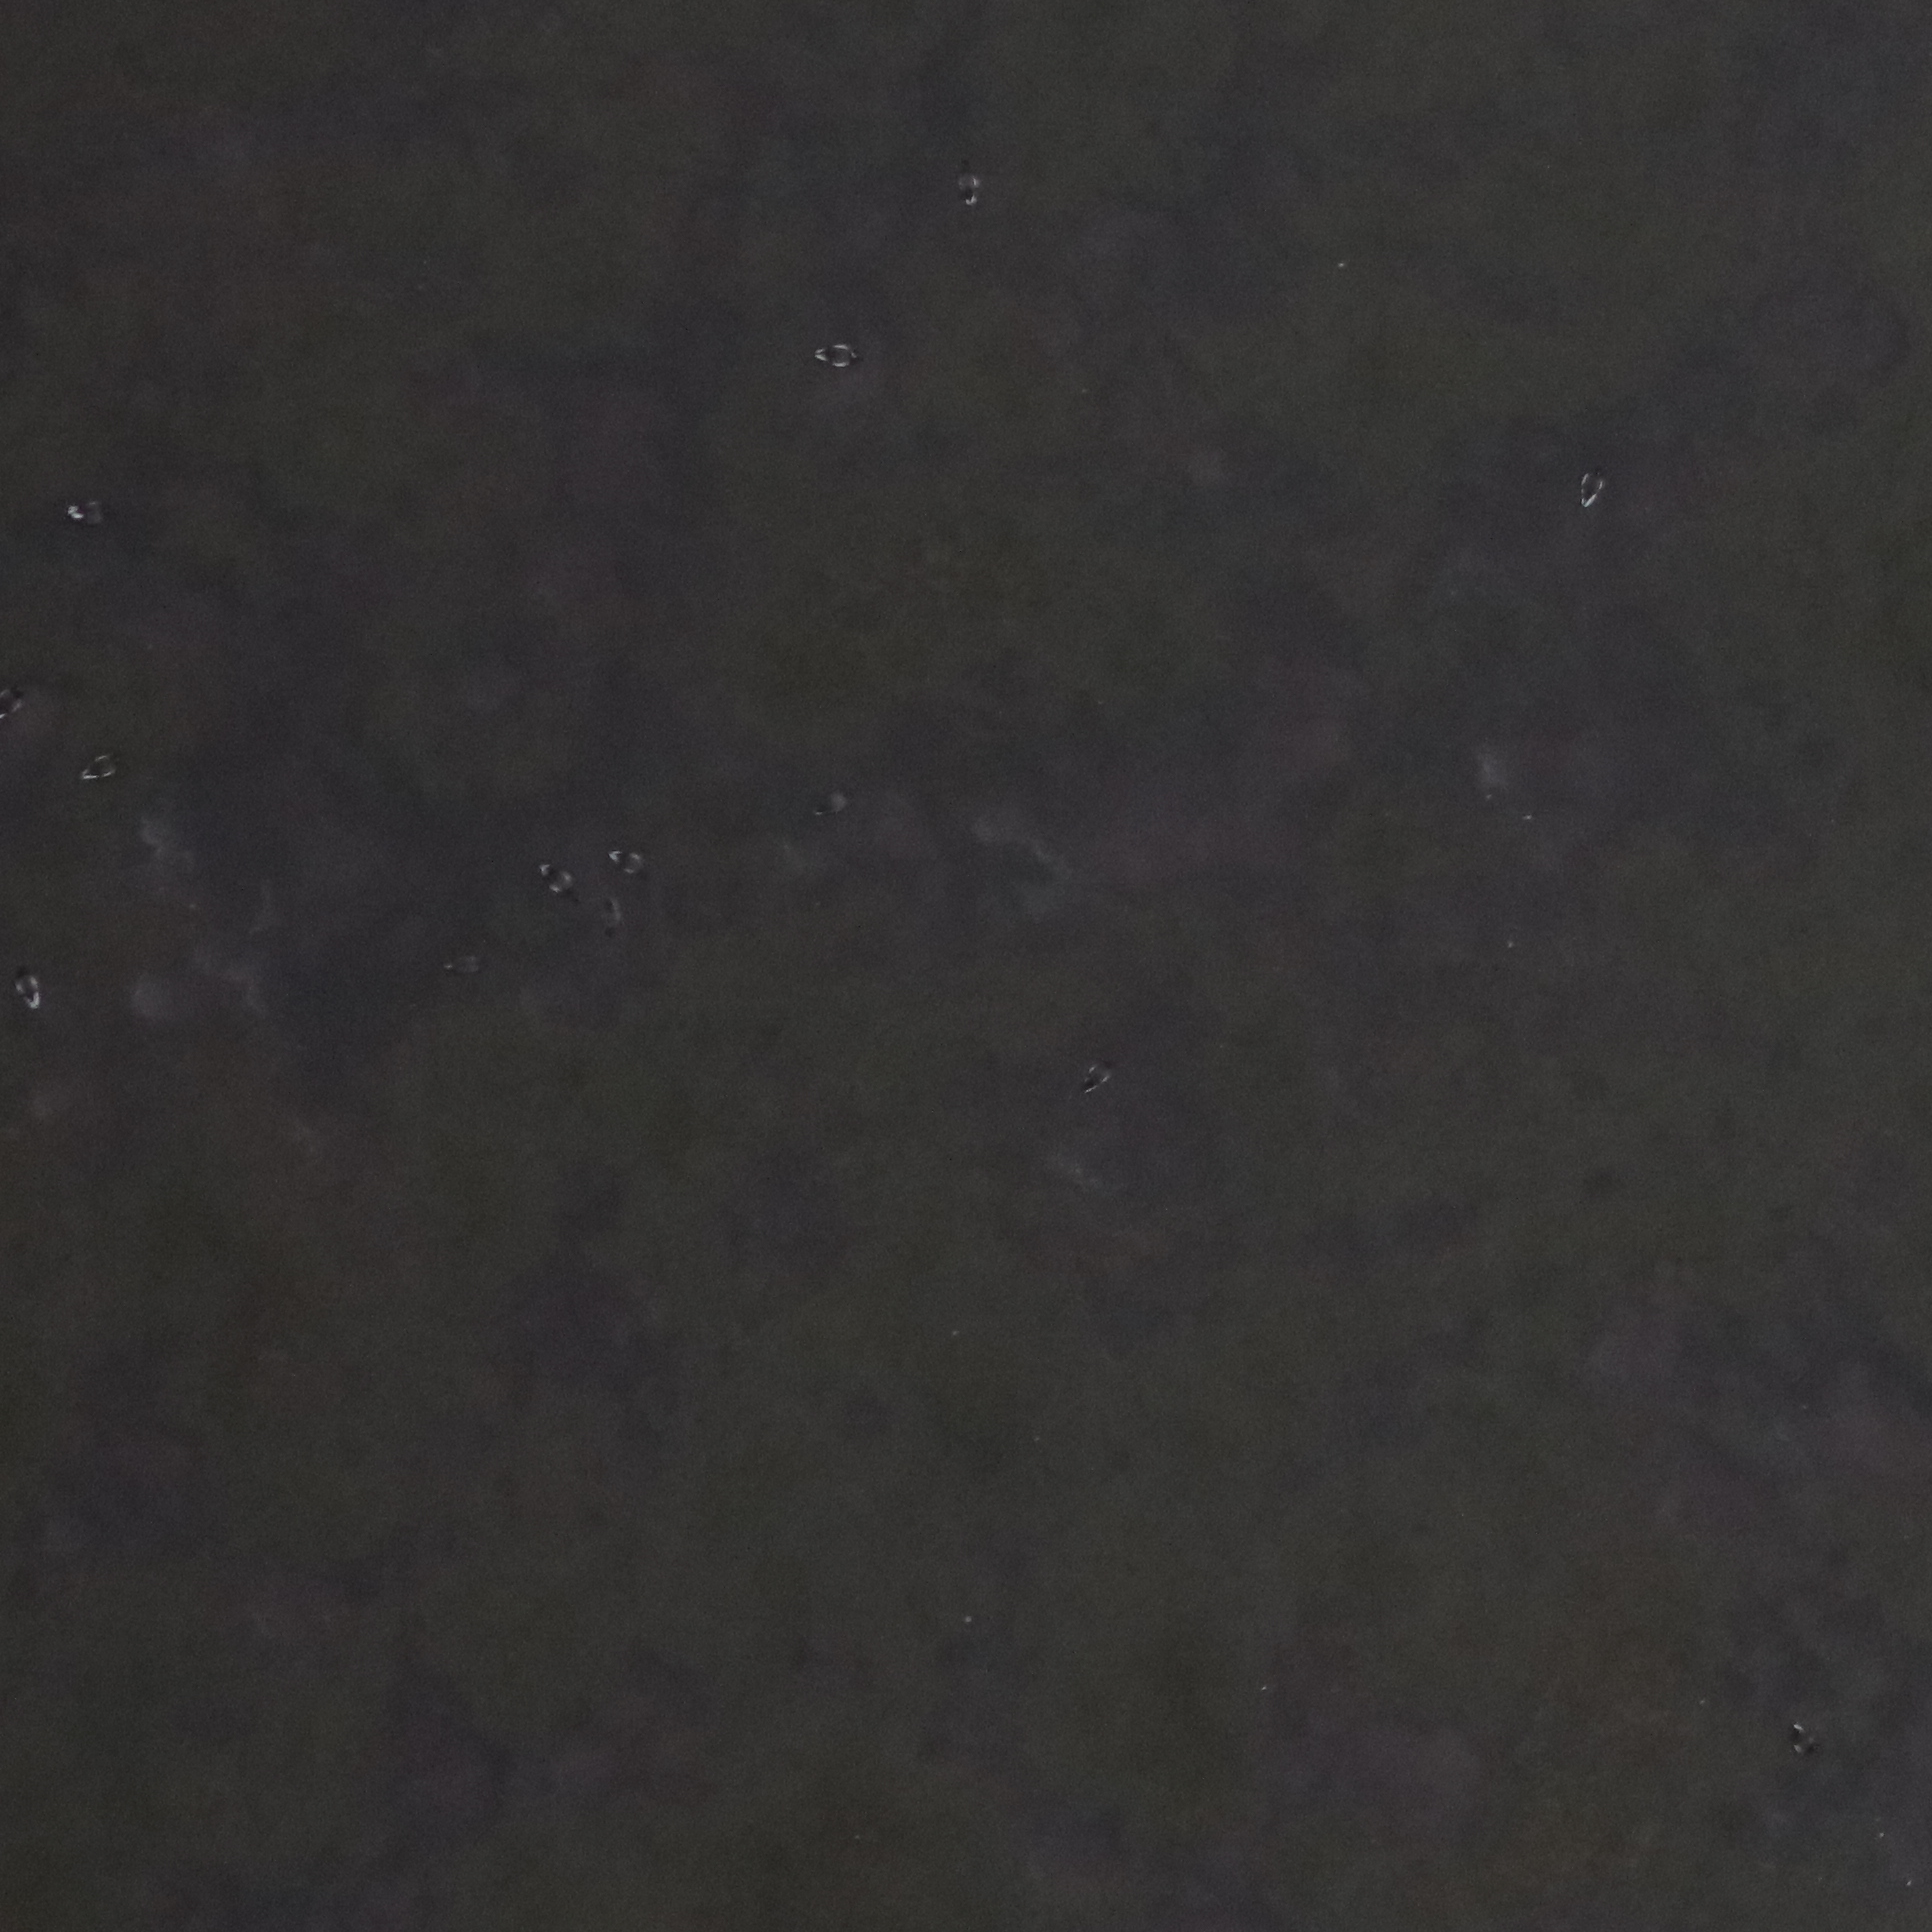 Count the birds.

14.